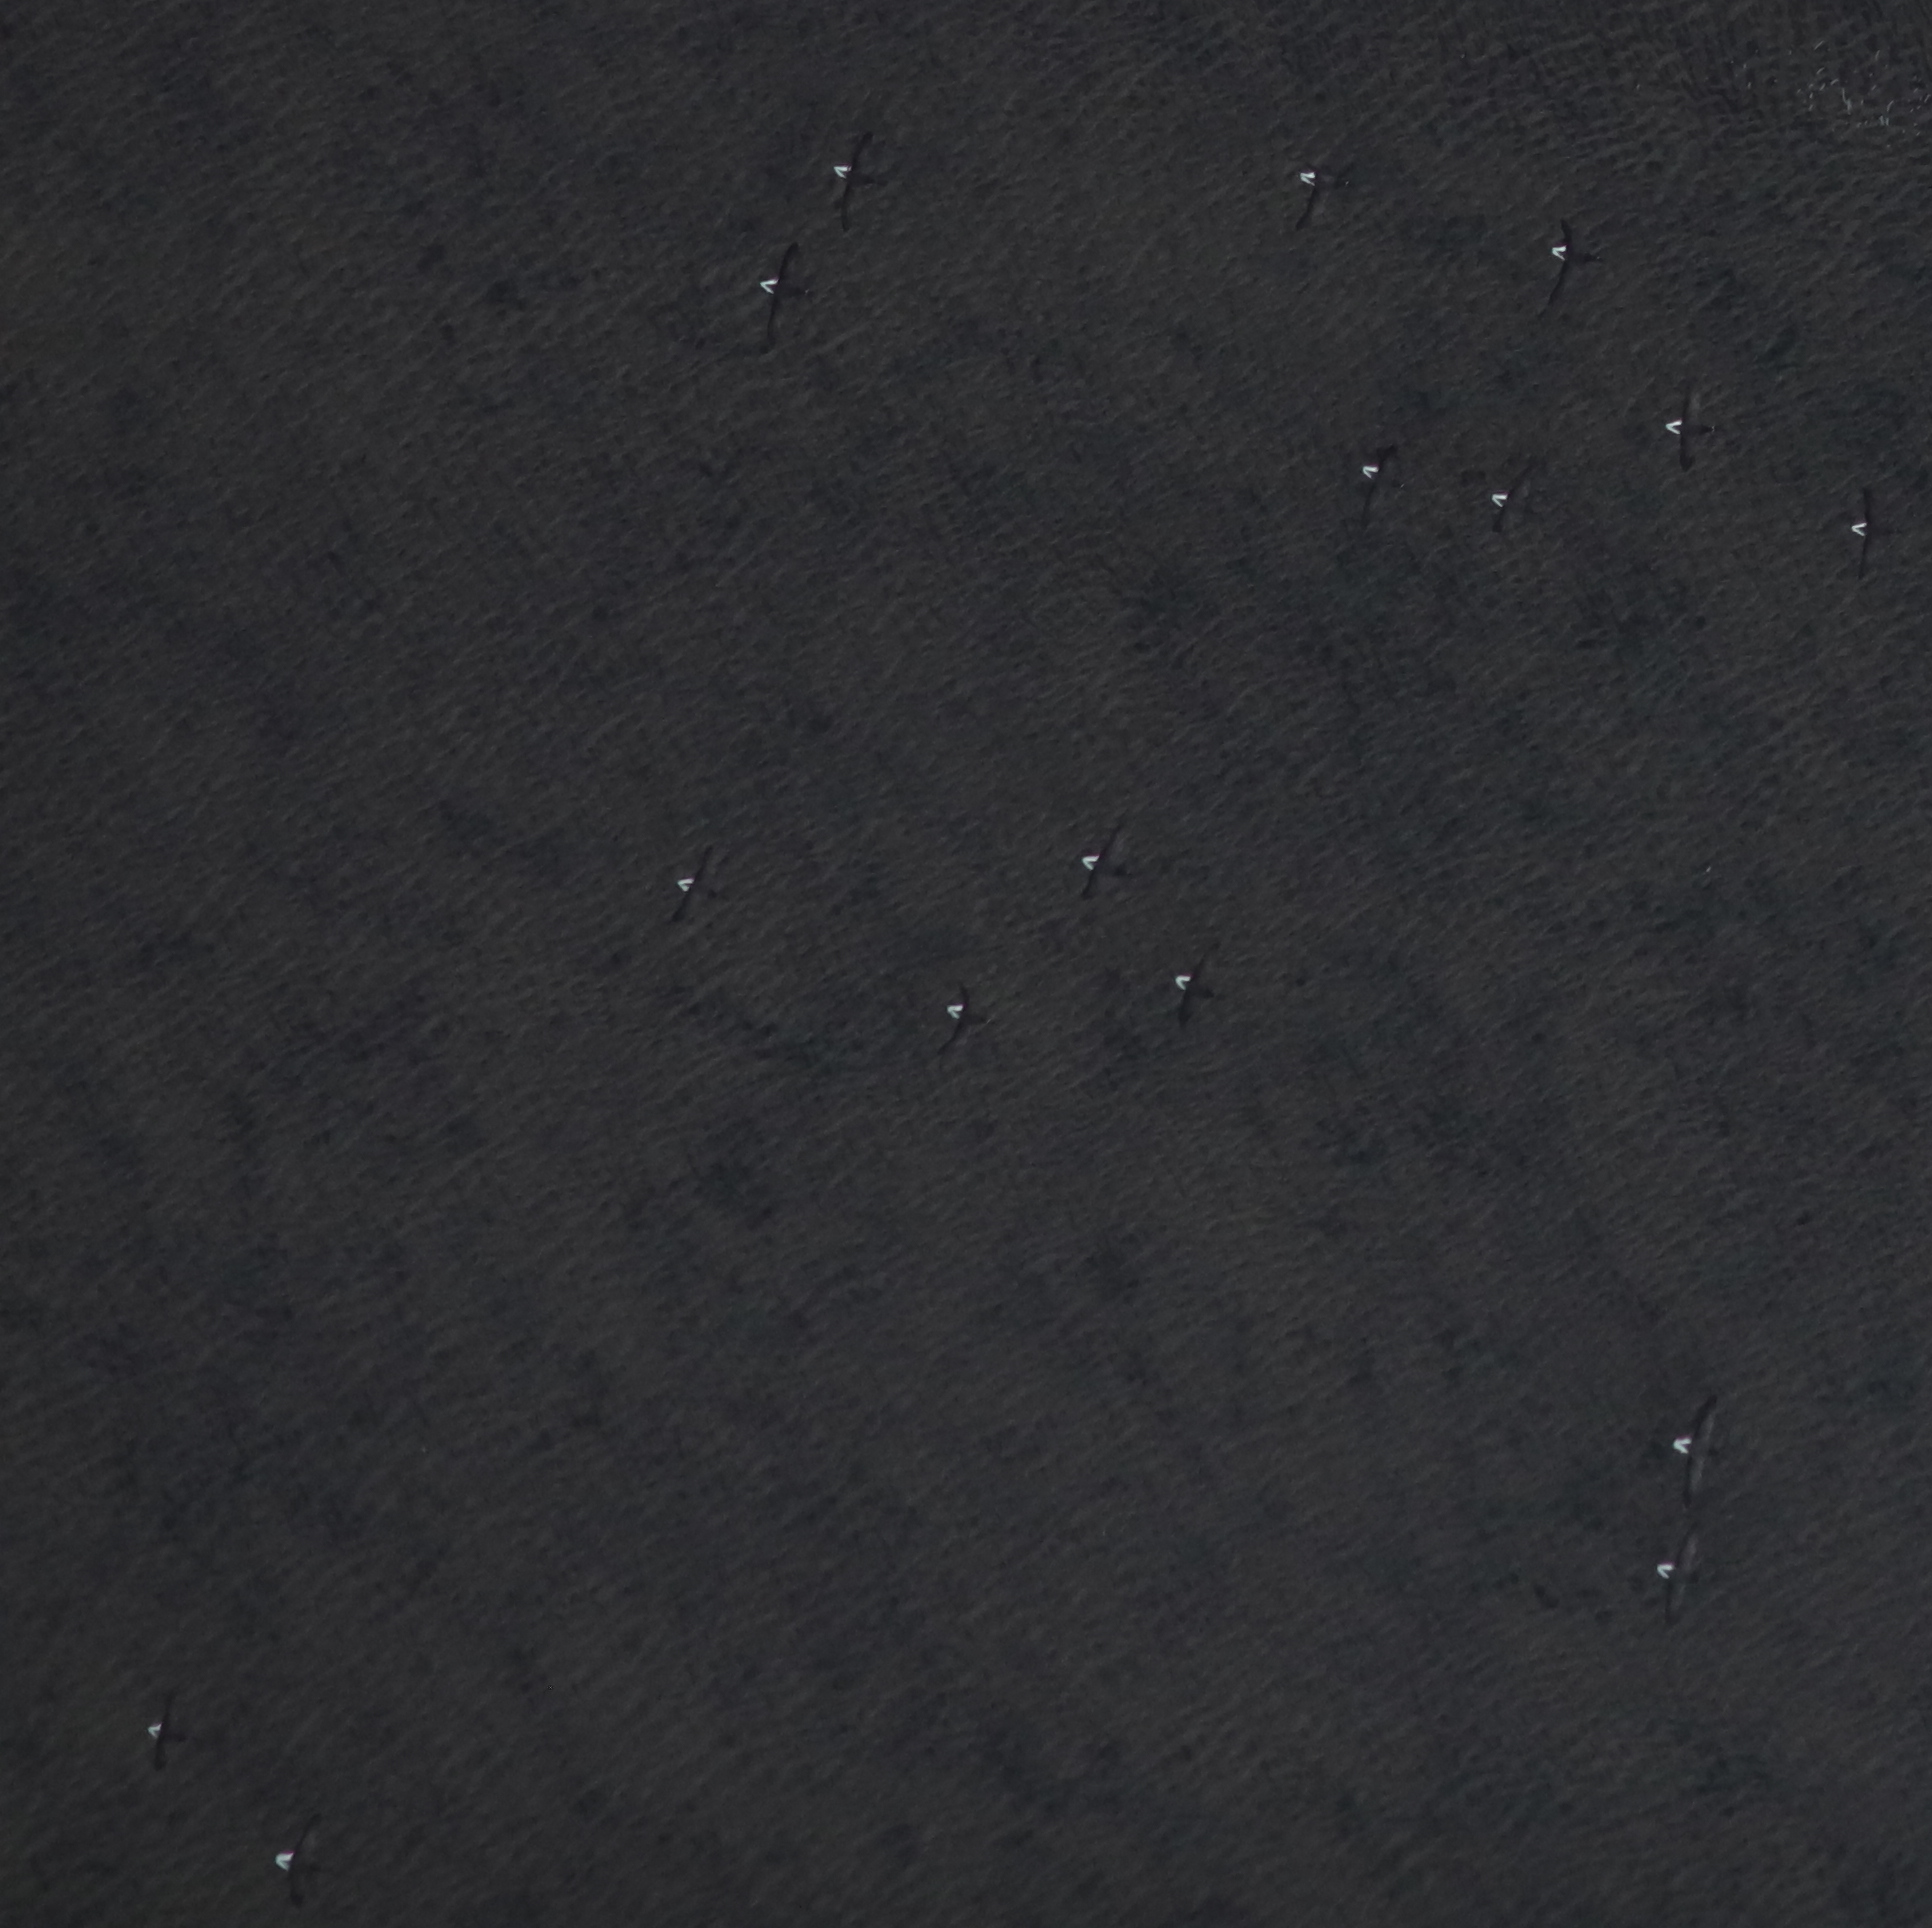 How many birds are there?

16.